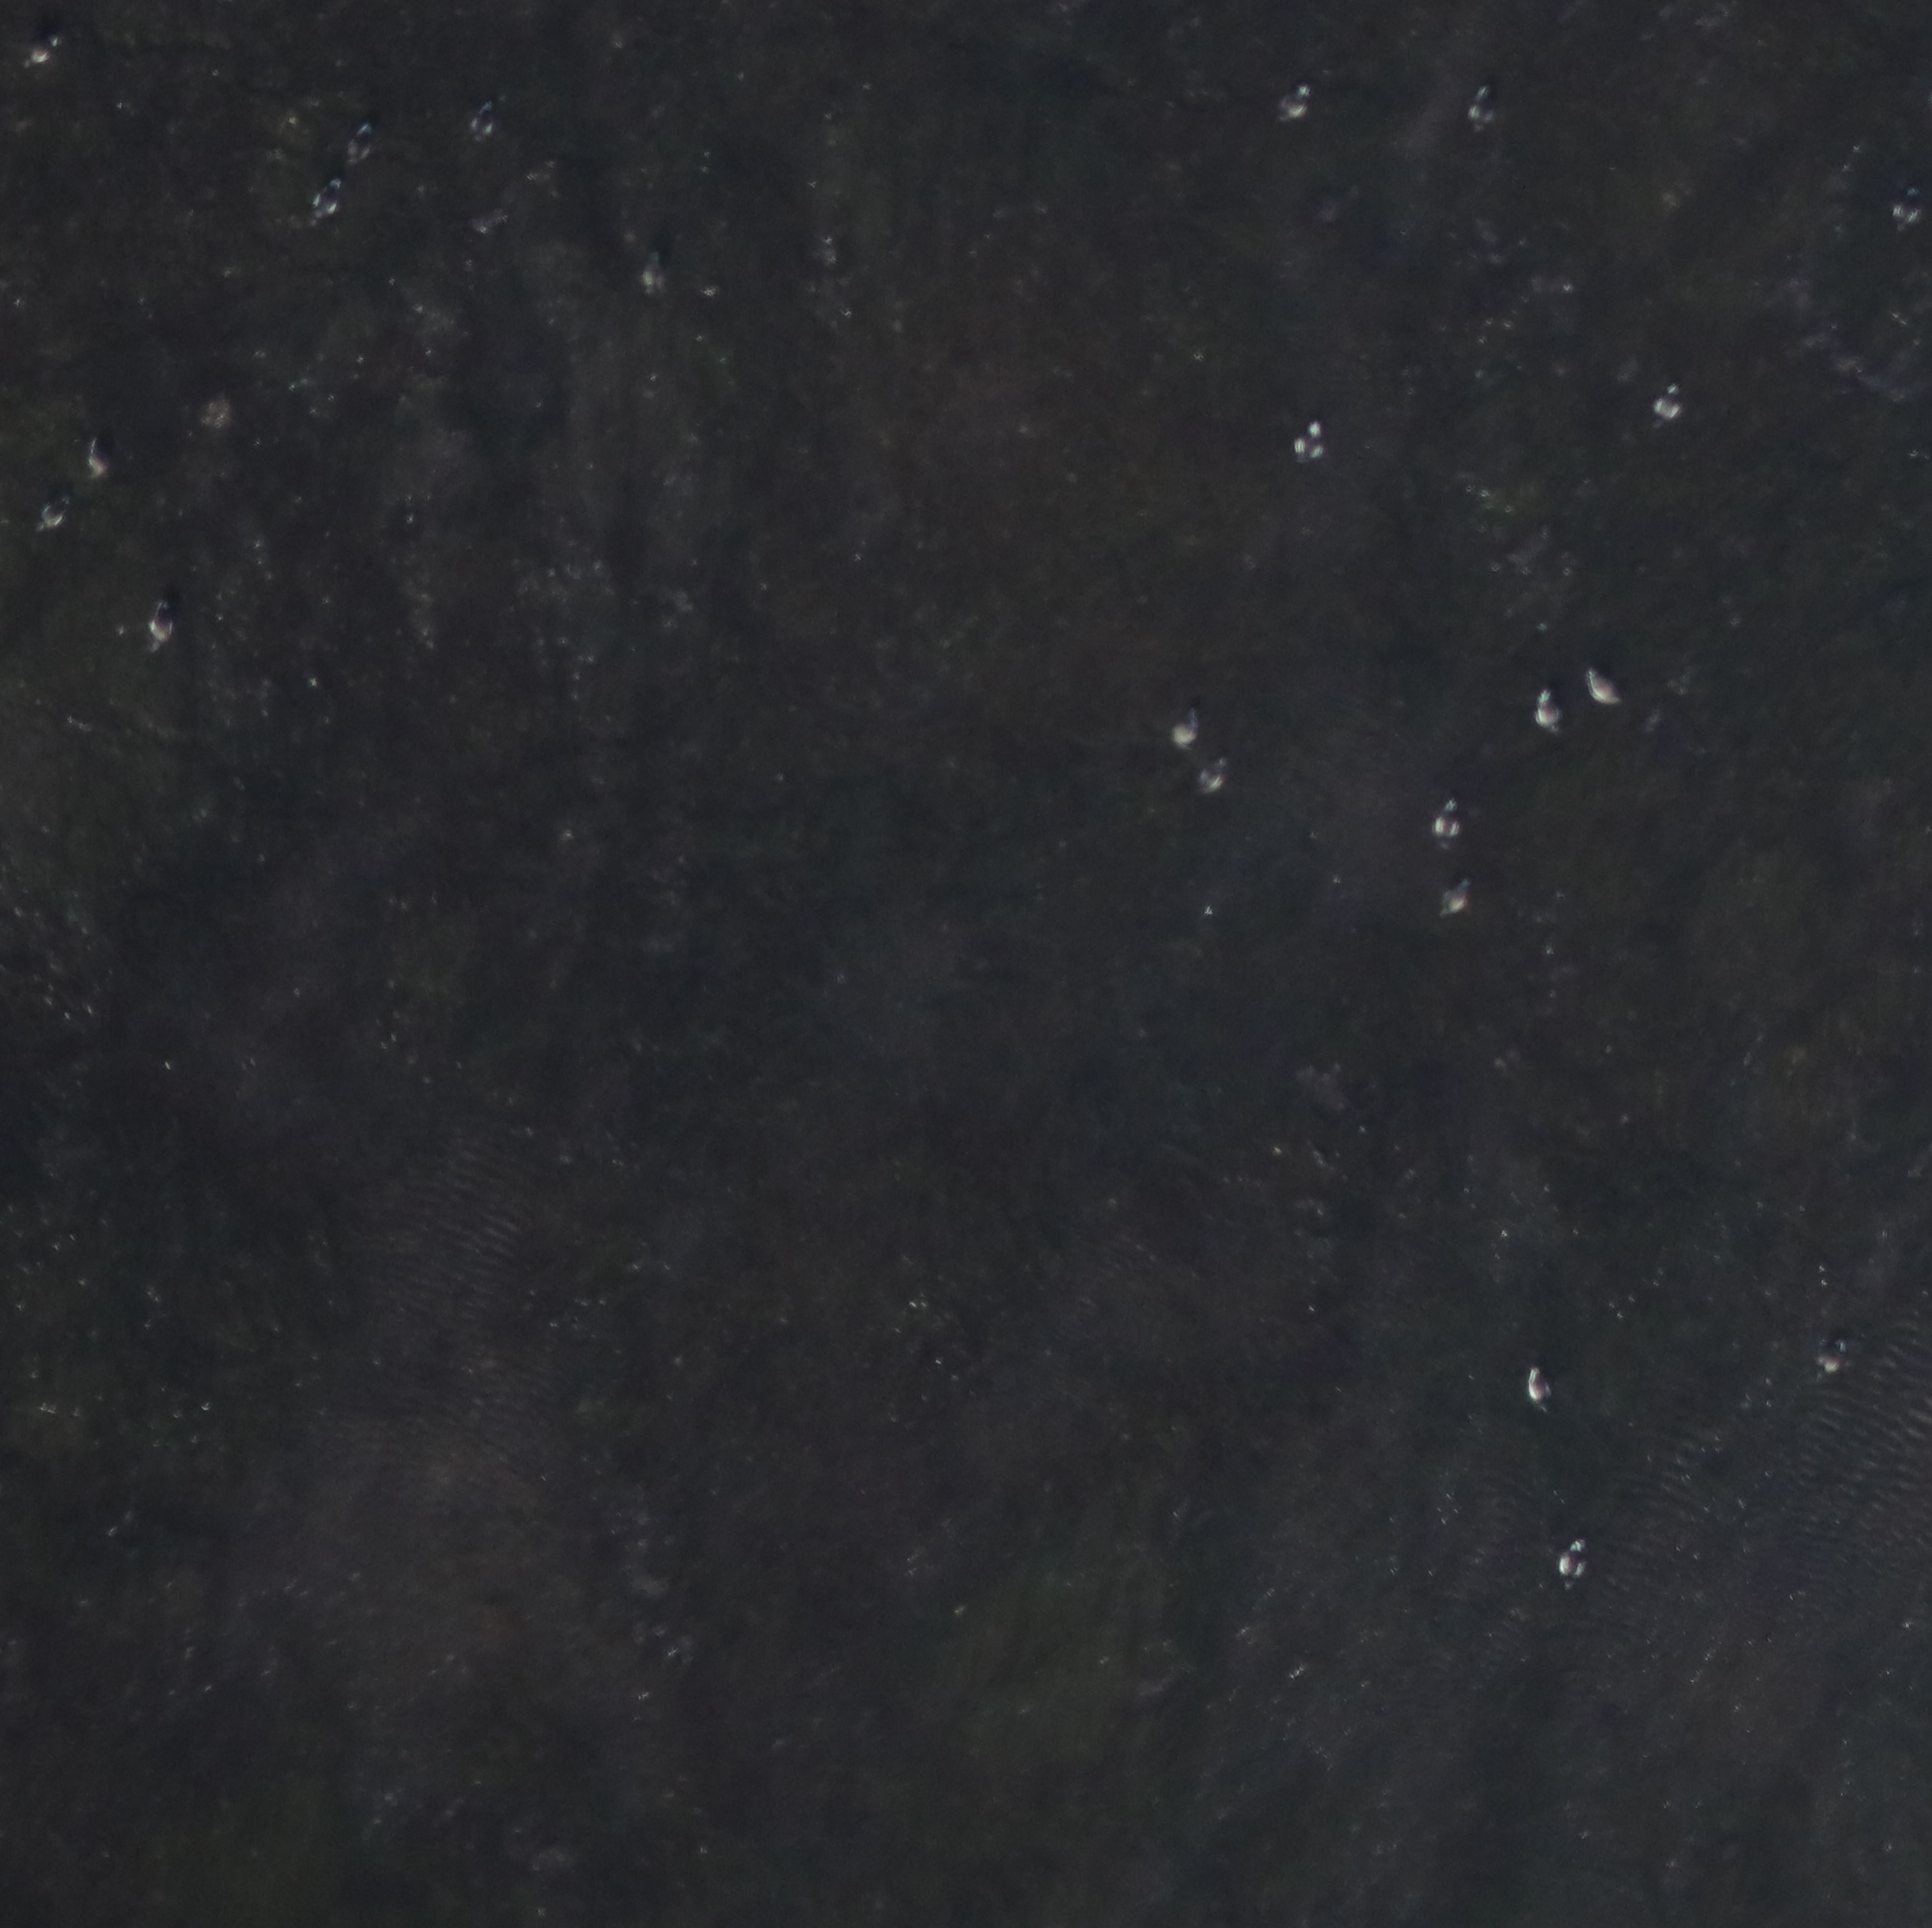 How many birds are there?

22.